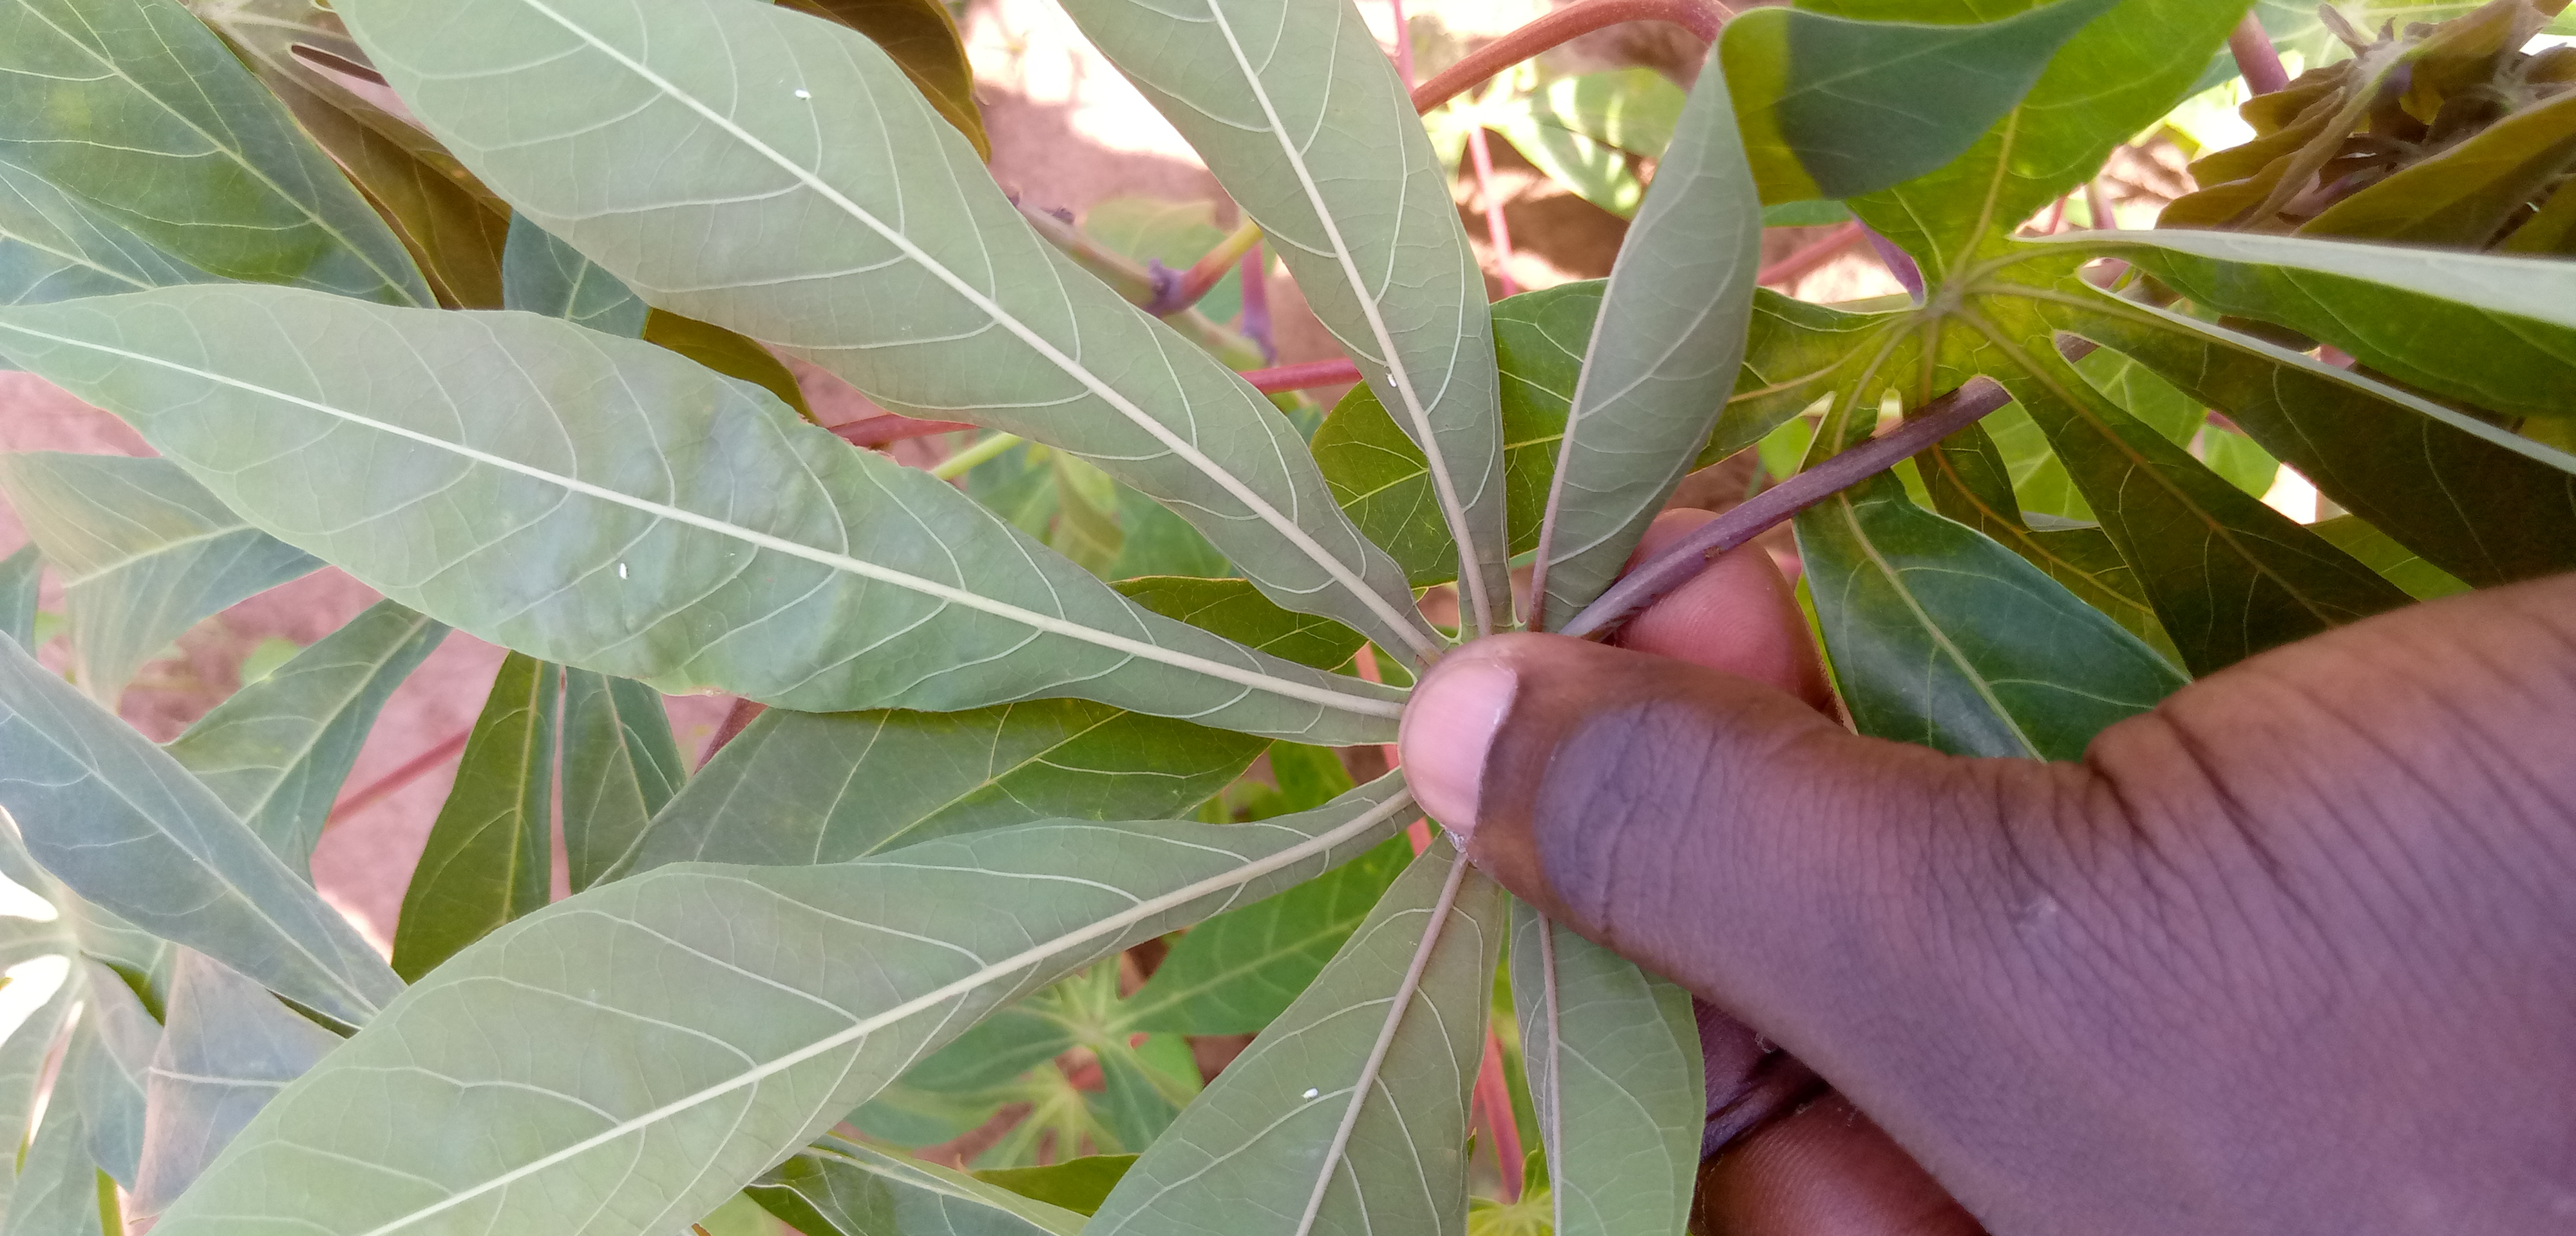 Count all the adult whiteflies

4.